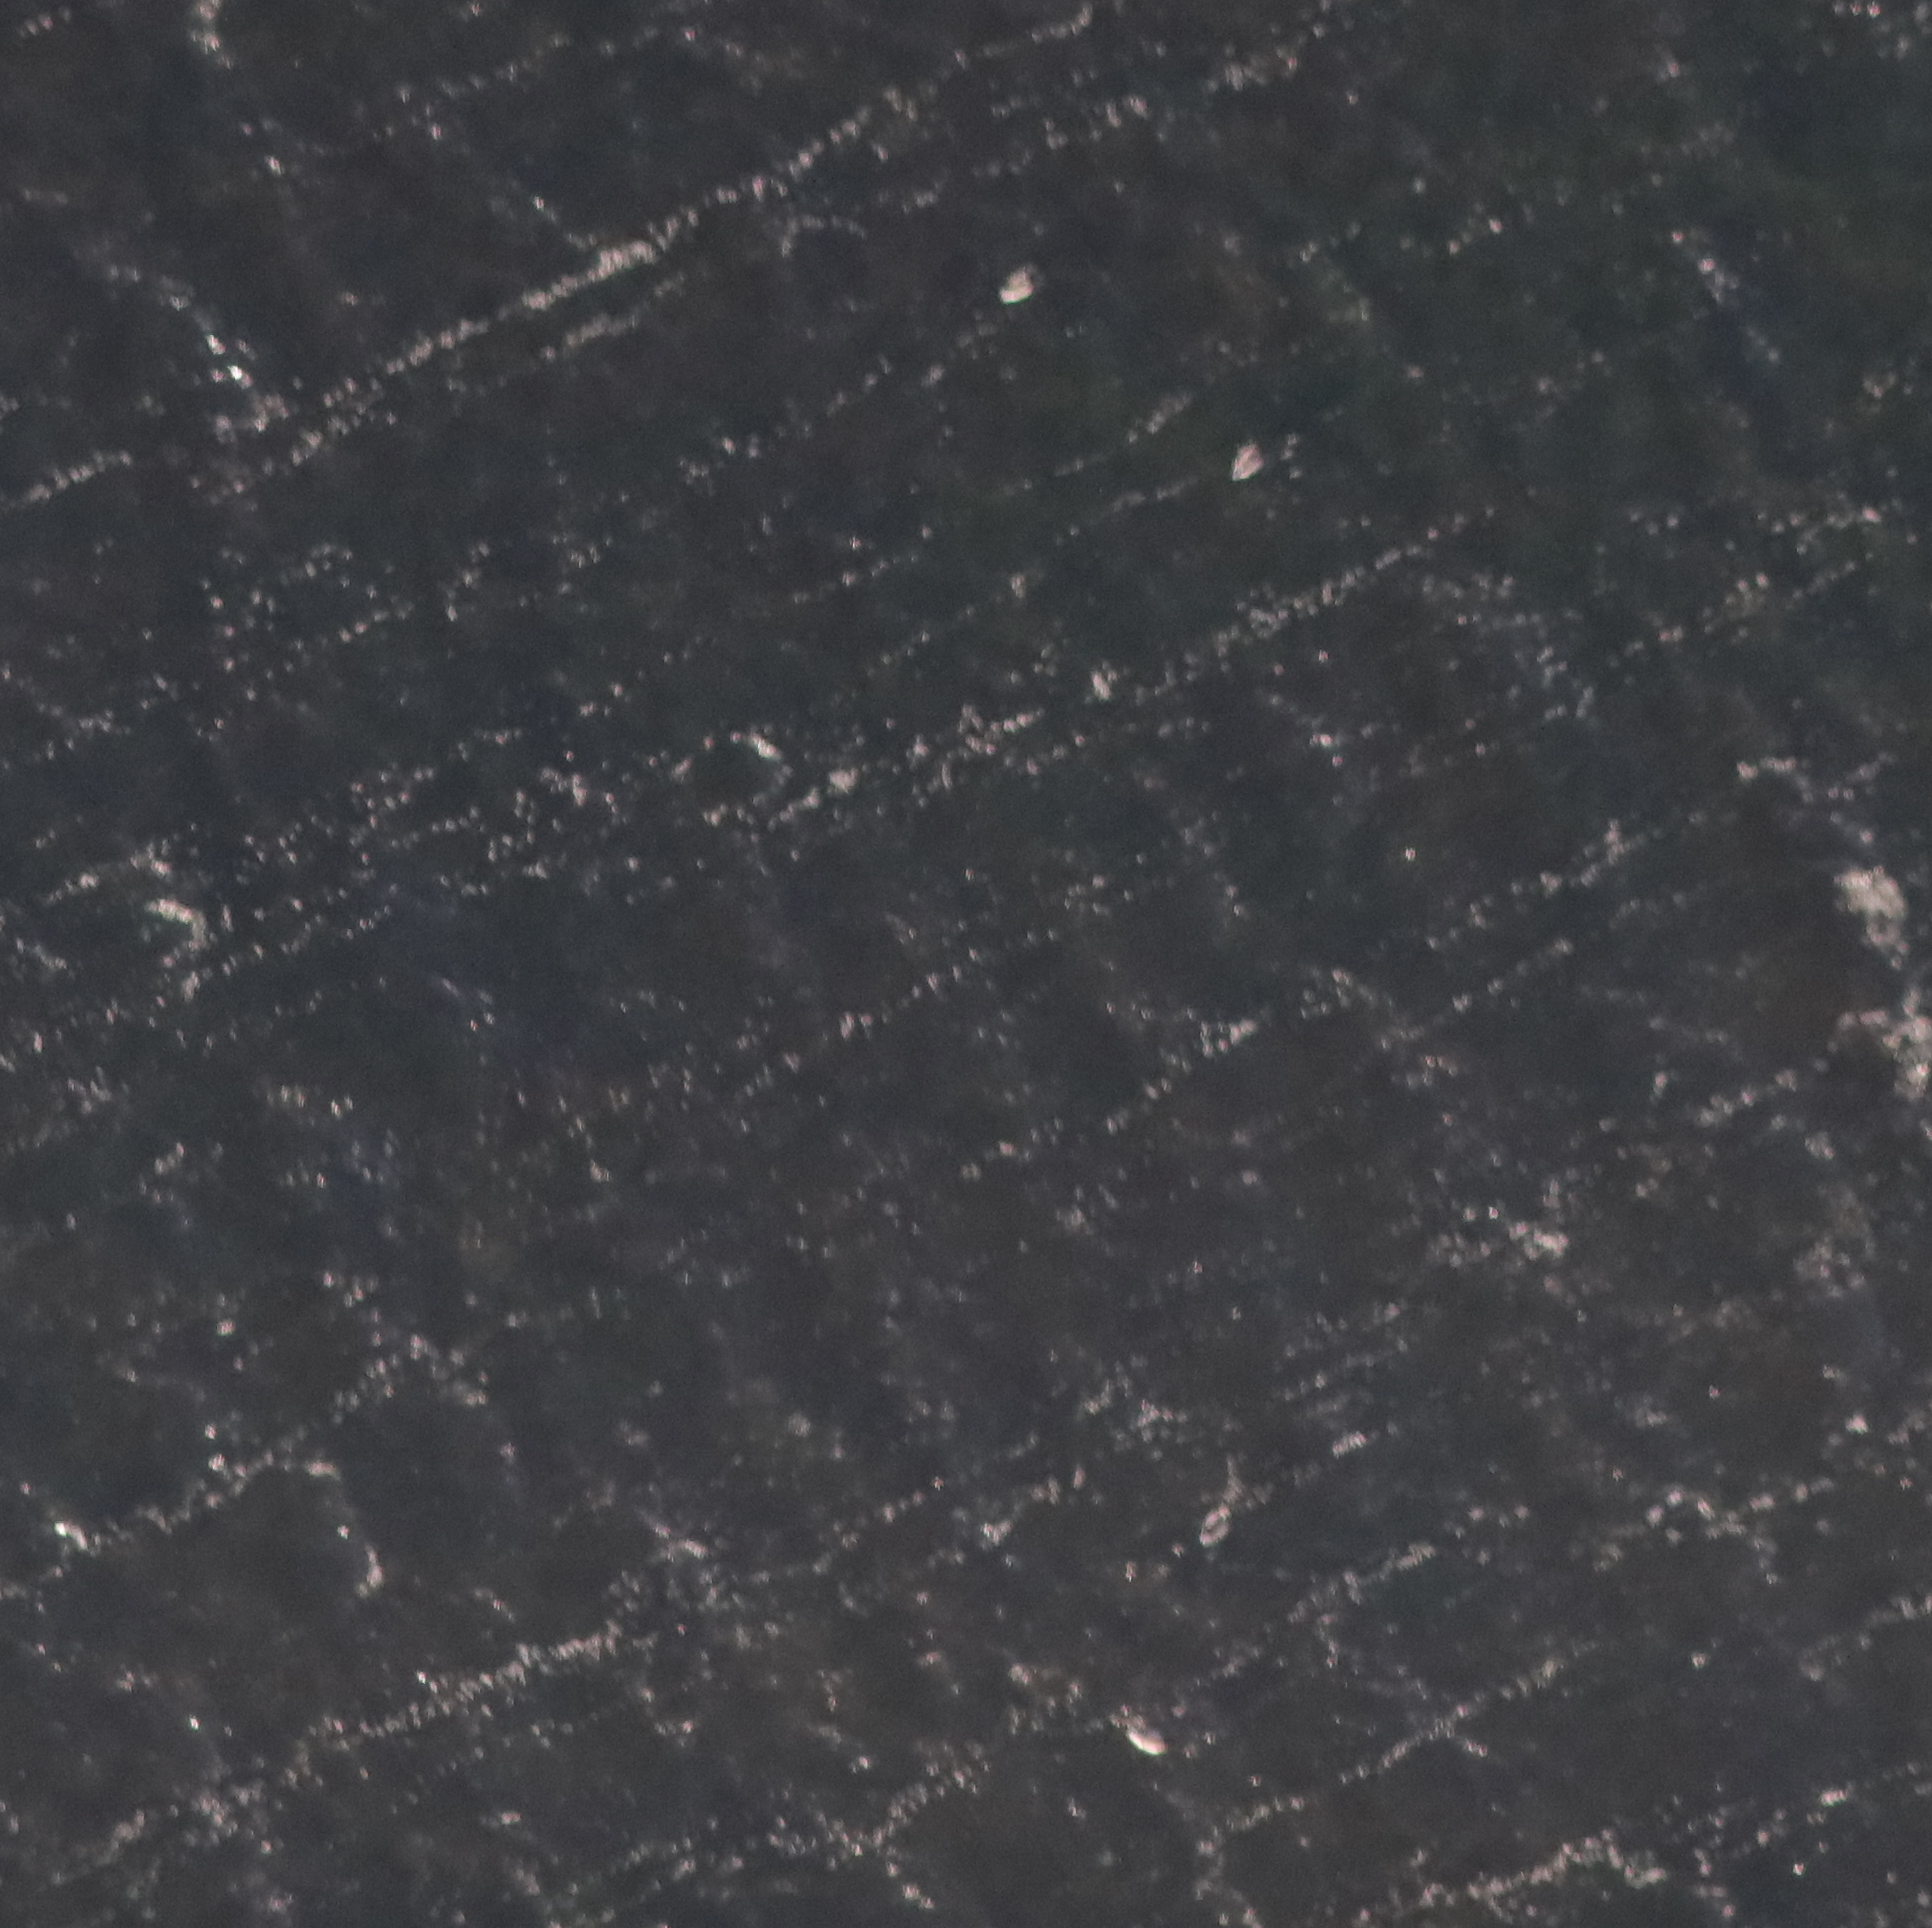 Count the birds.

4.